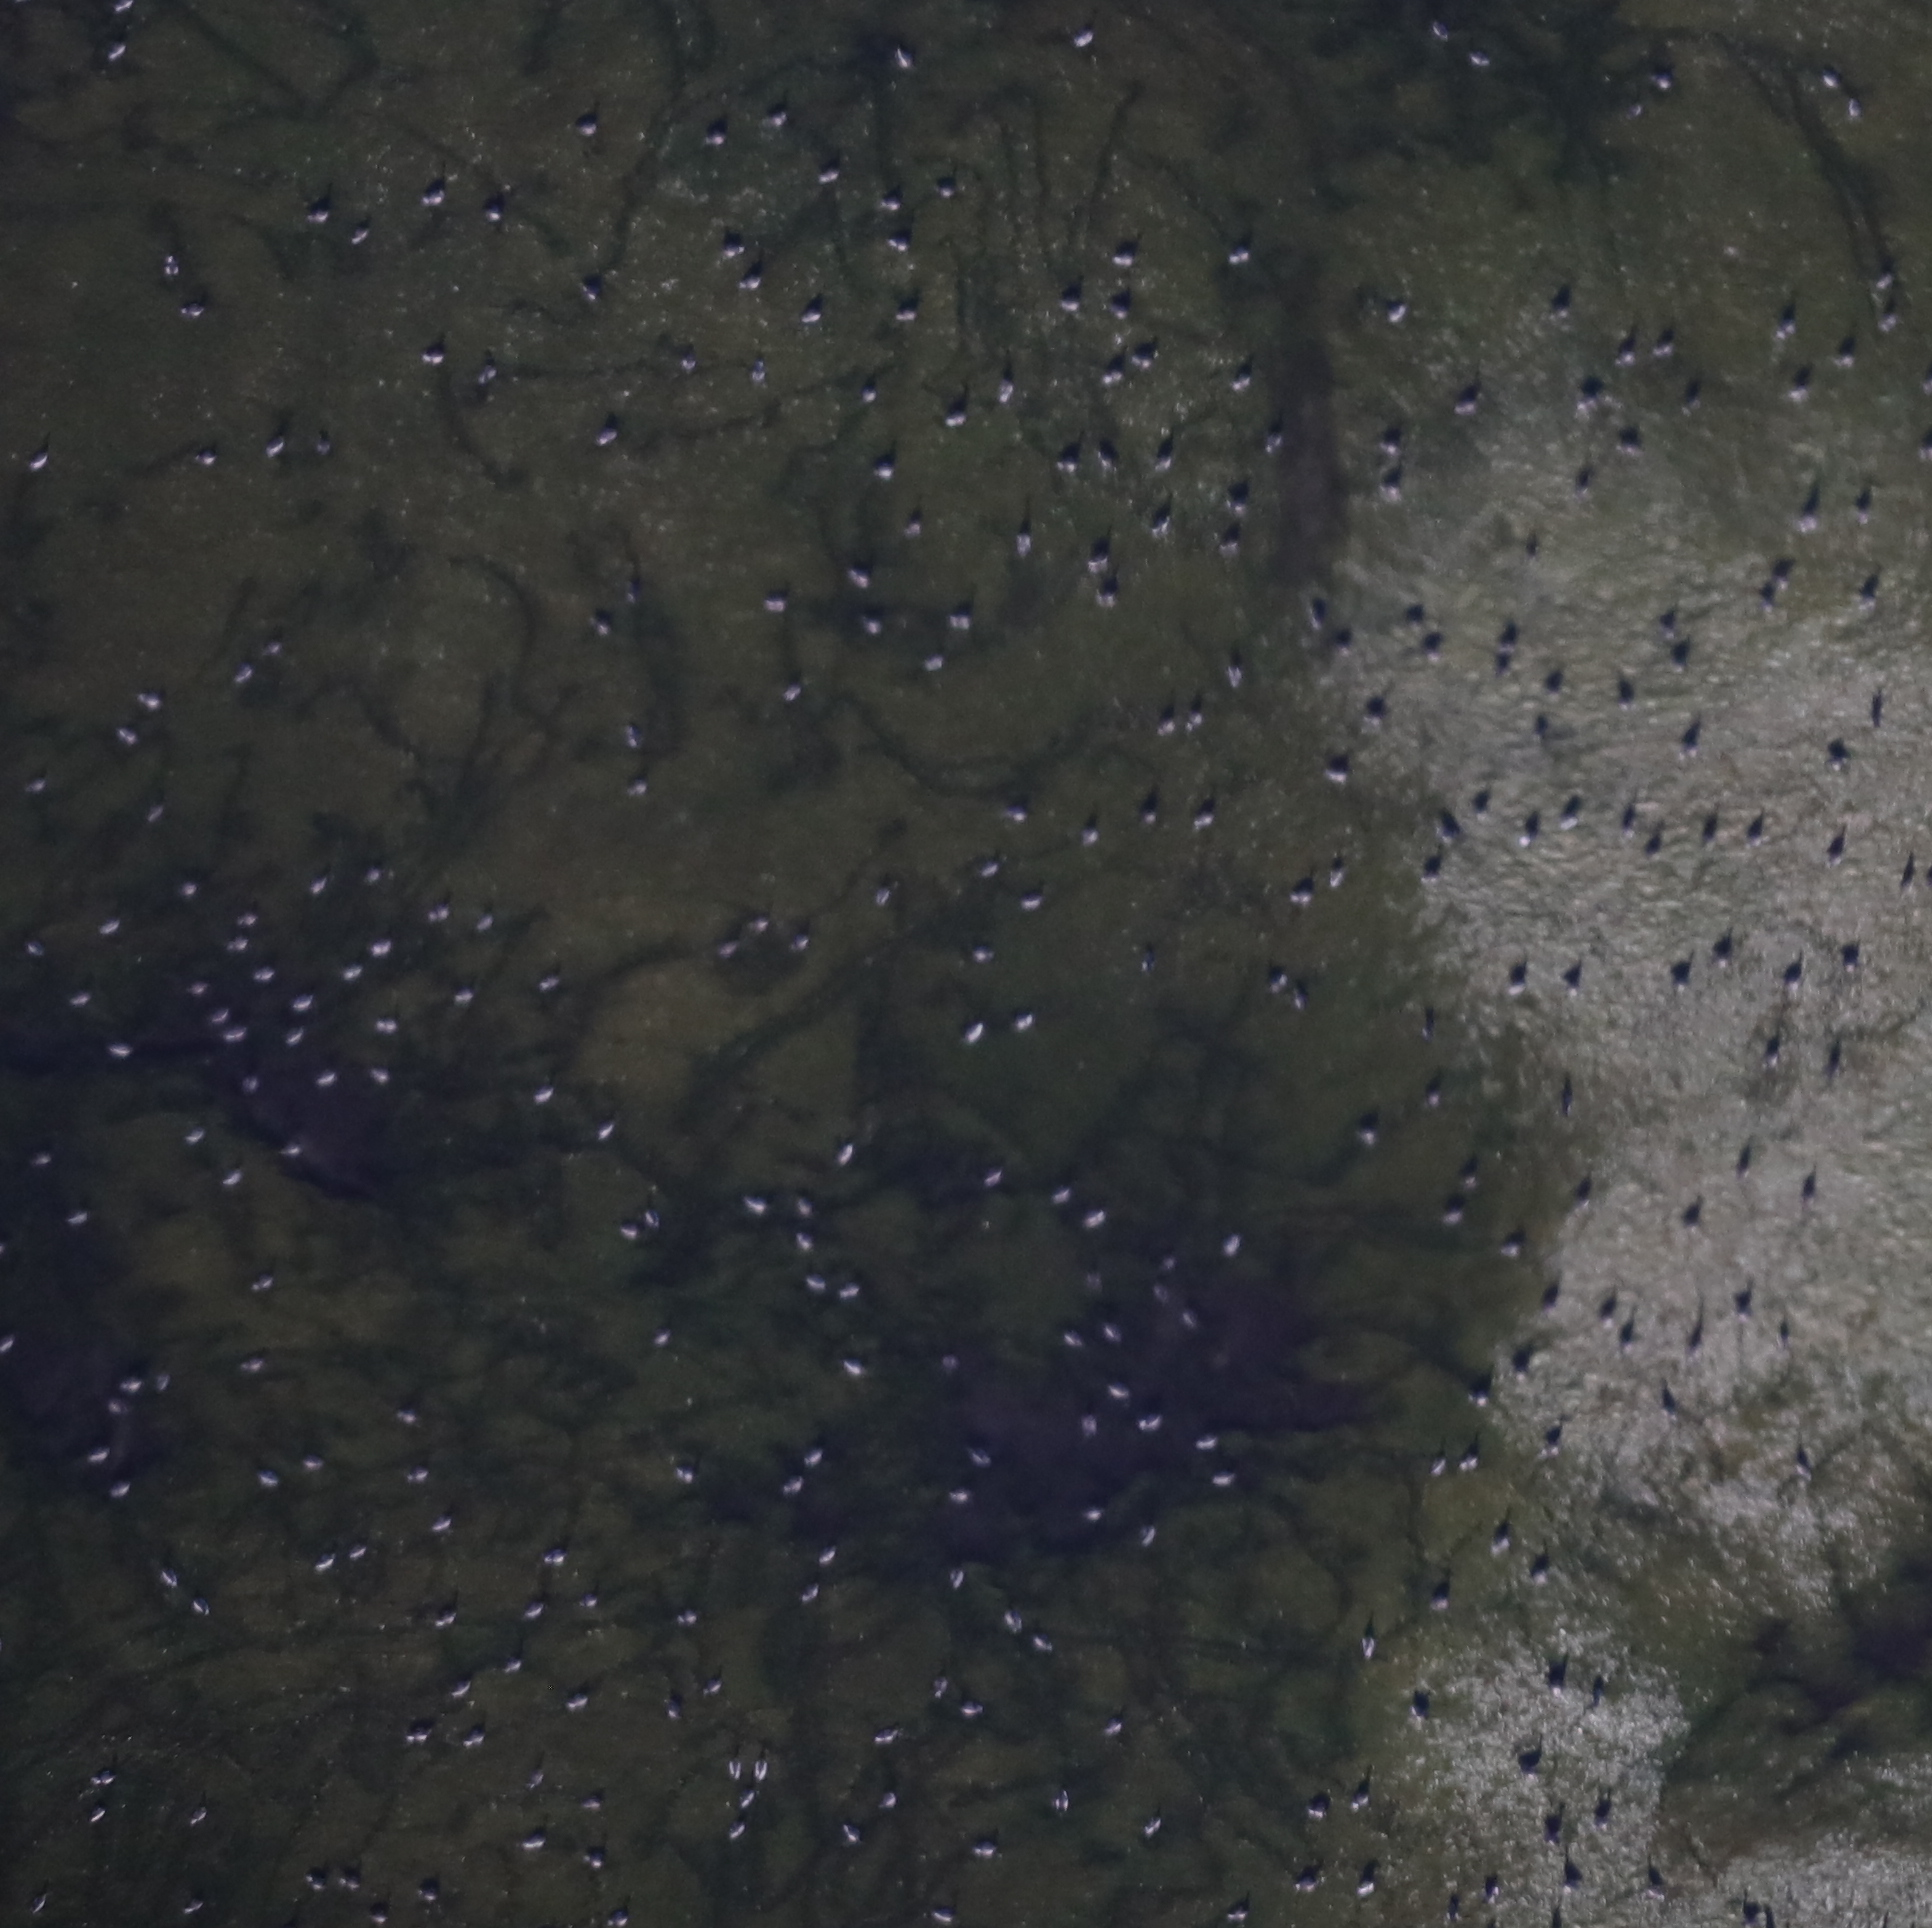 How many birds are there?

324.